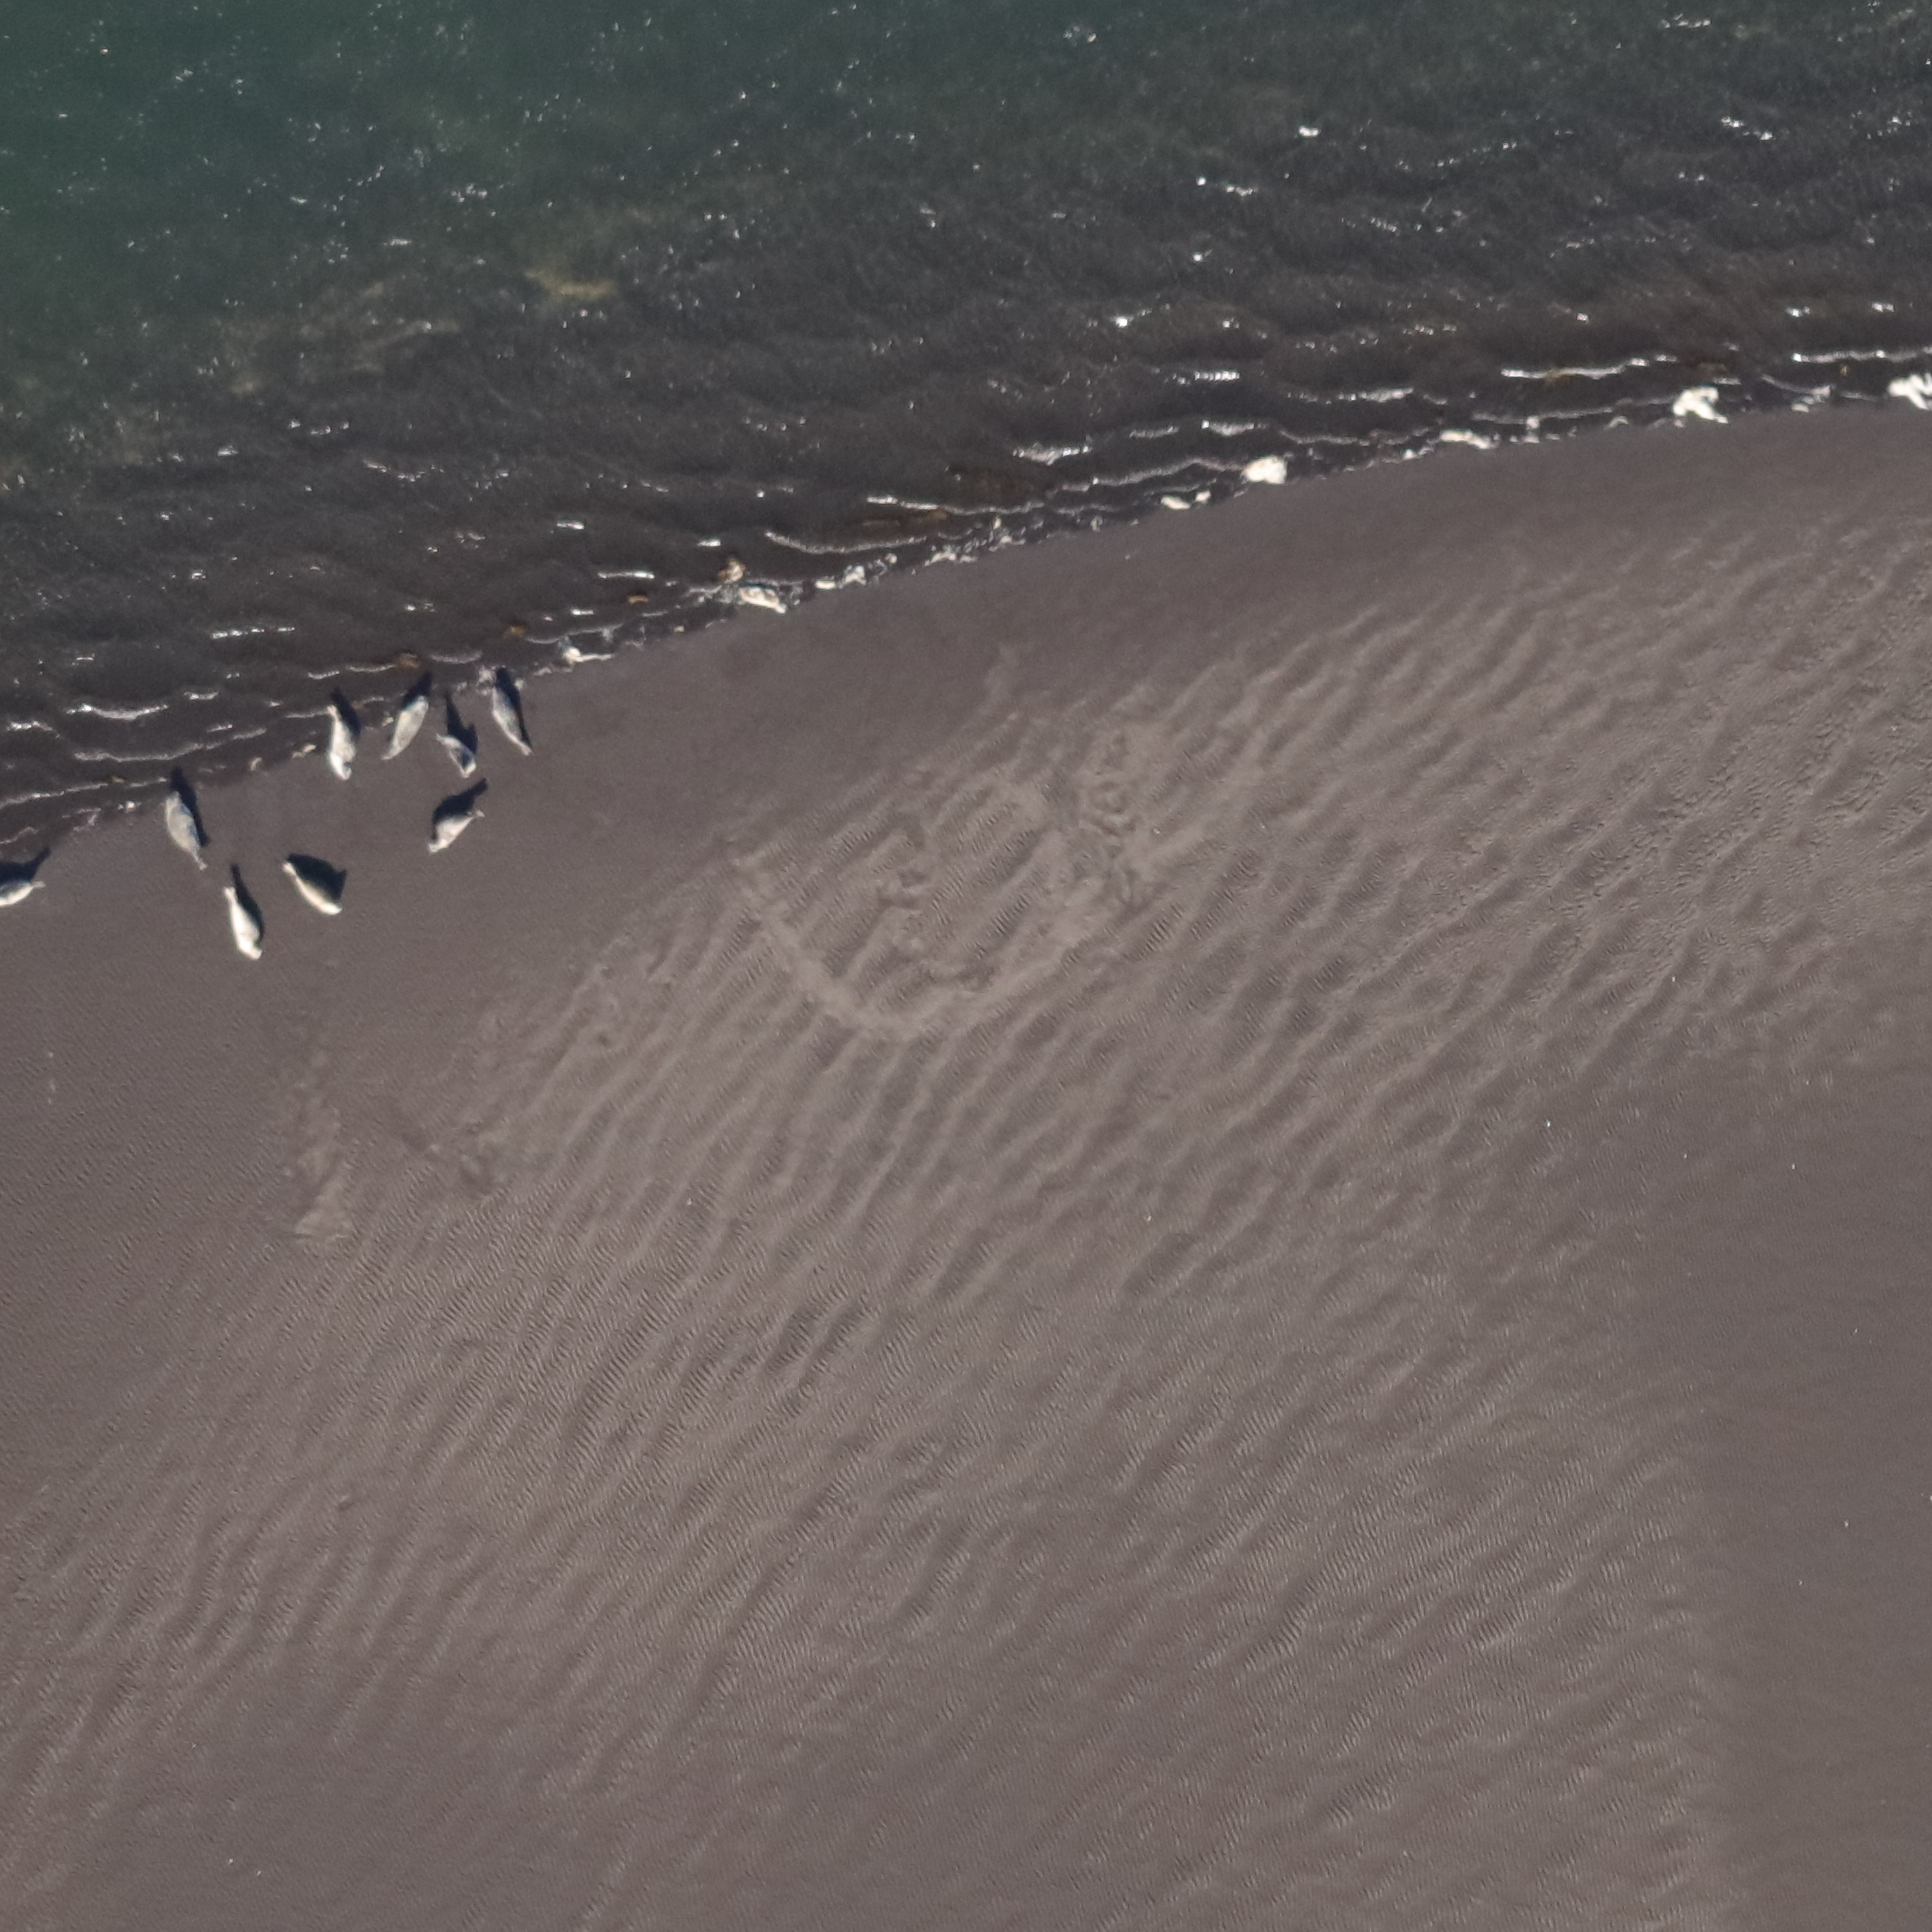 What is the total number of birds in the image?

0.